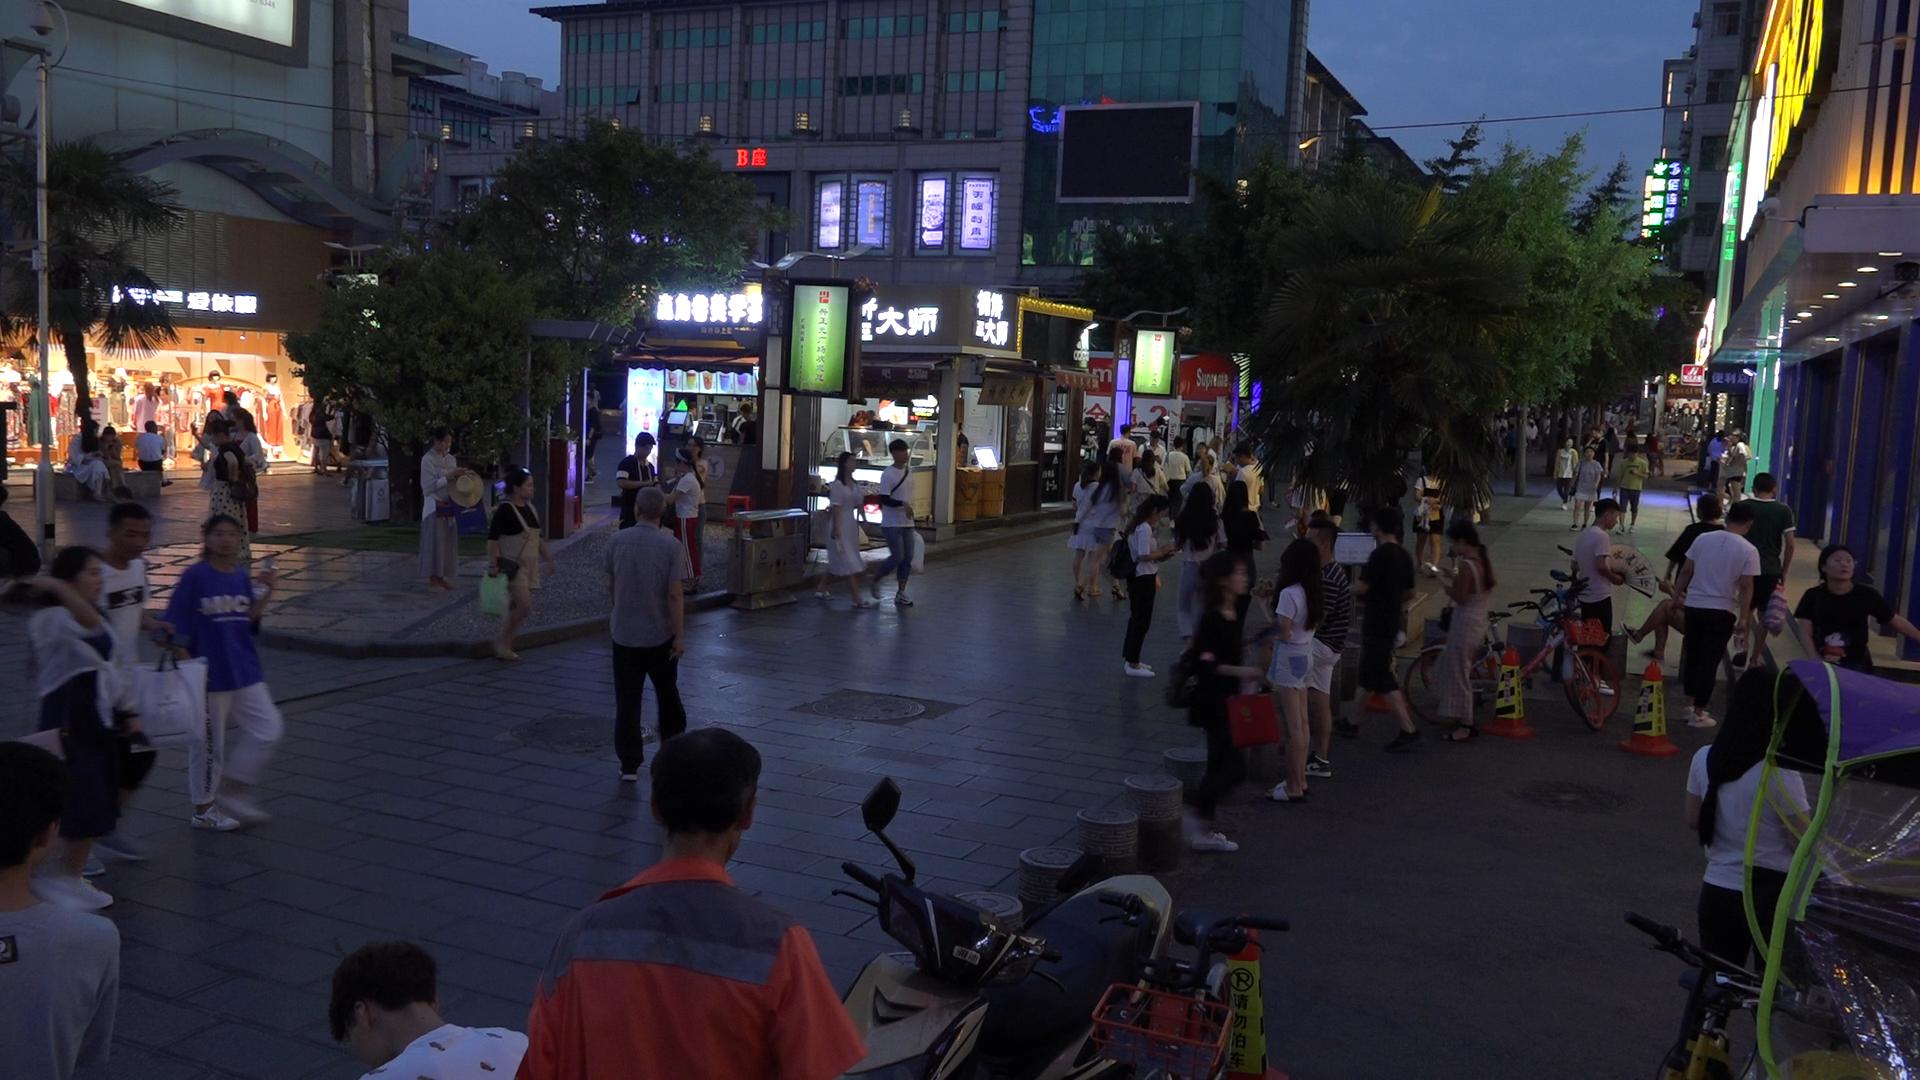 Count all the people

114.